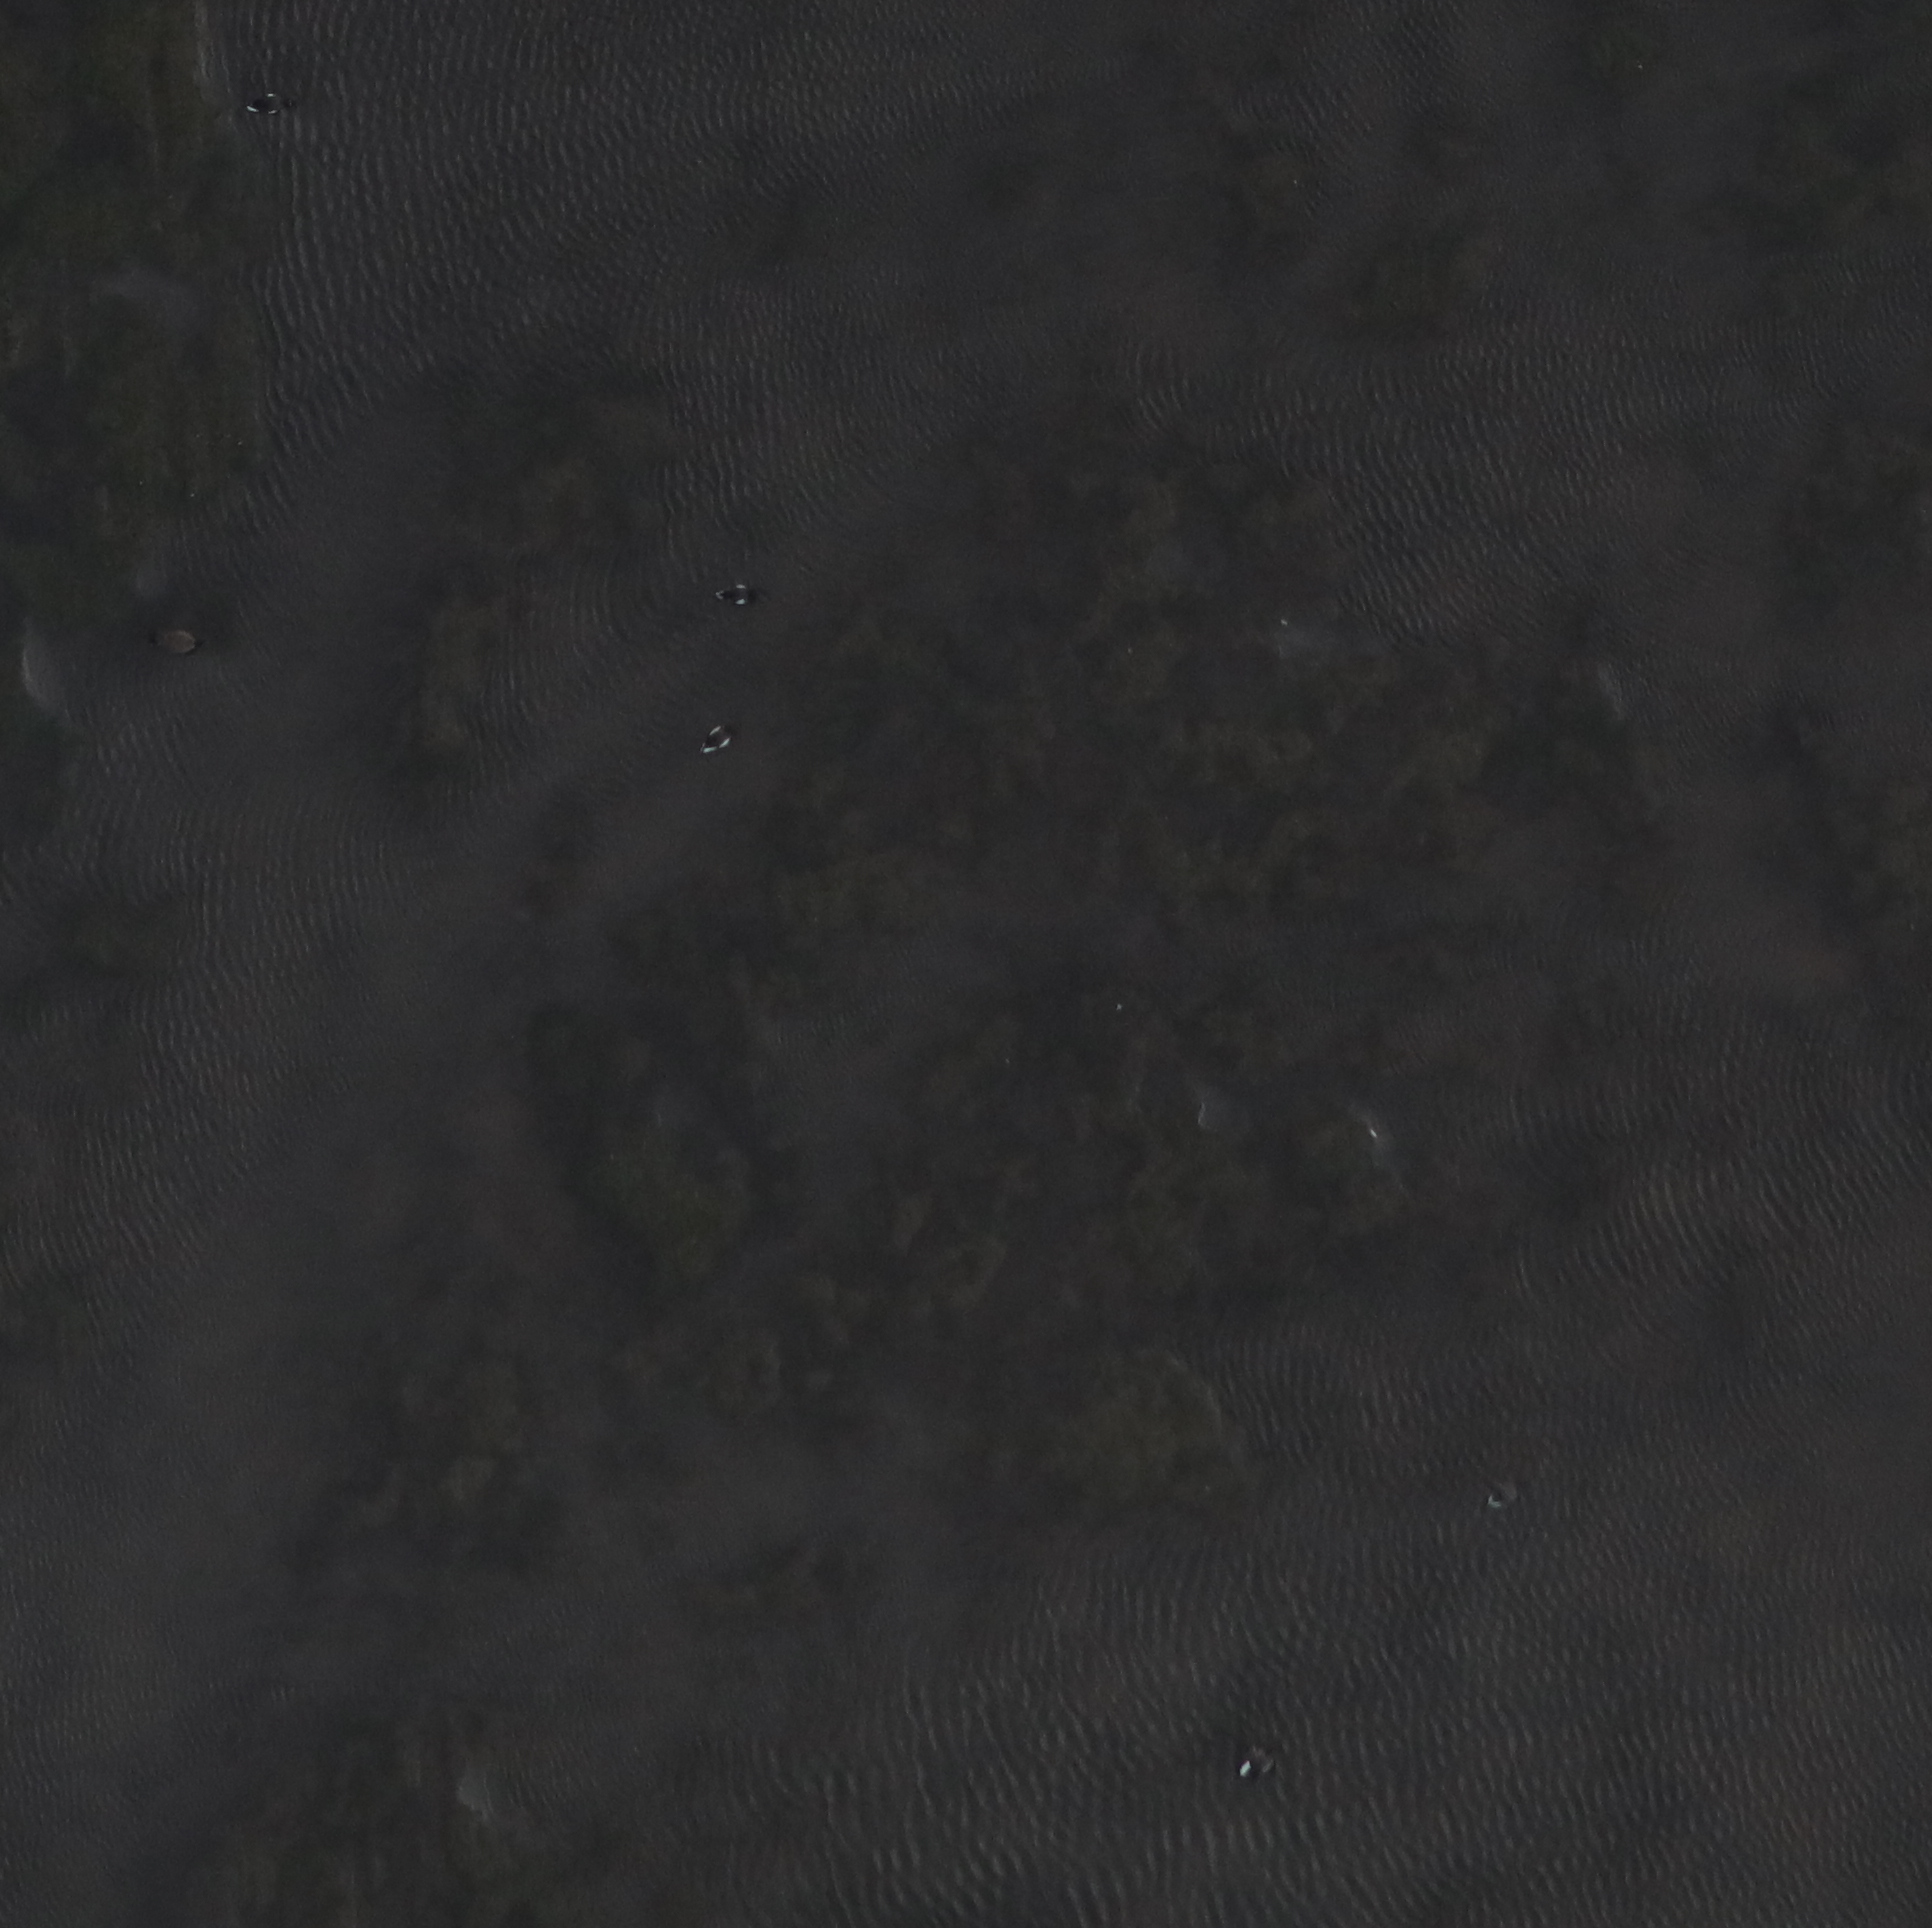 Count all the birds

6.